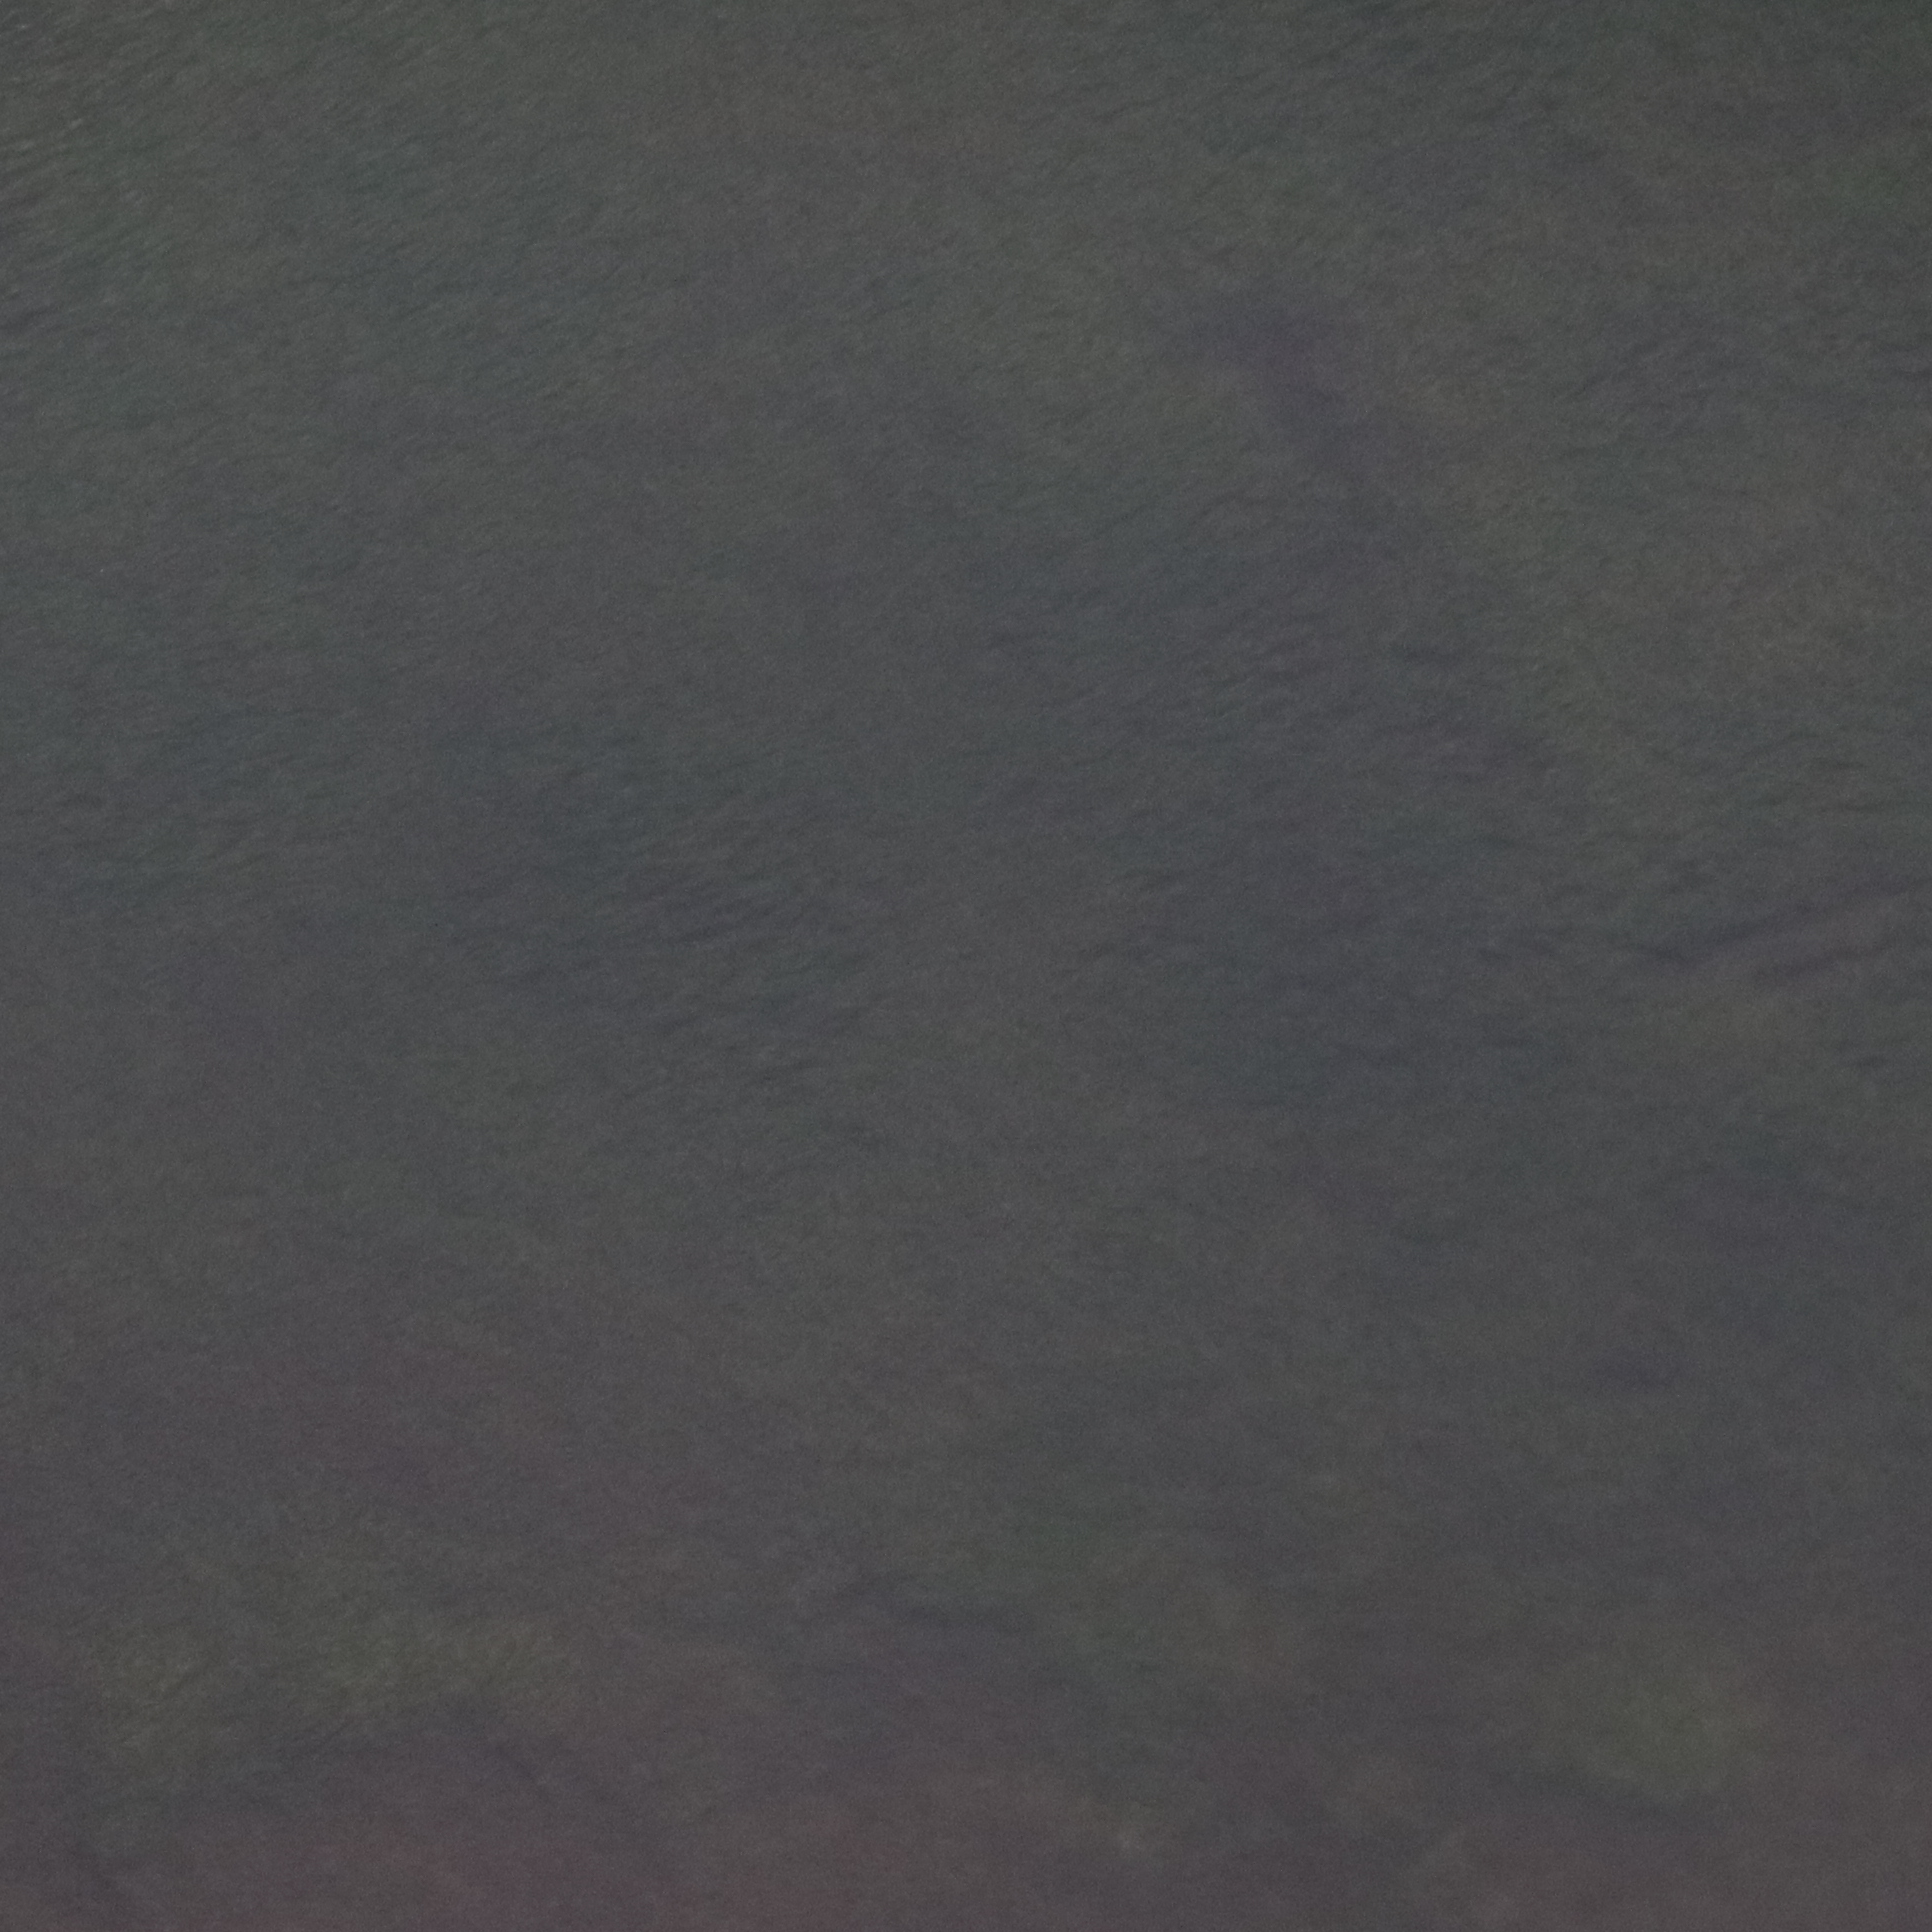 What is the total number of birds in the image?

0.